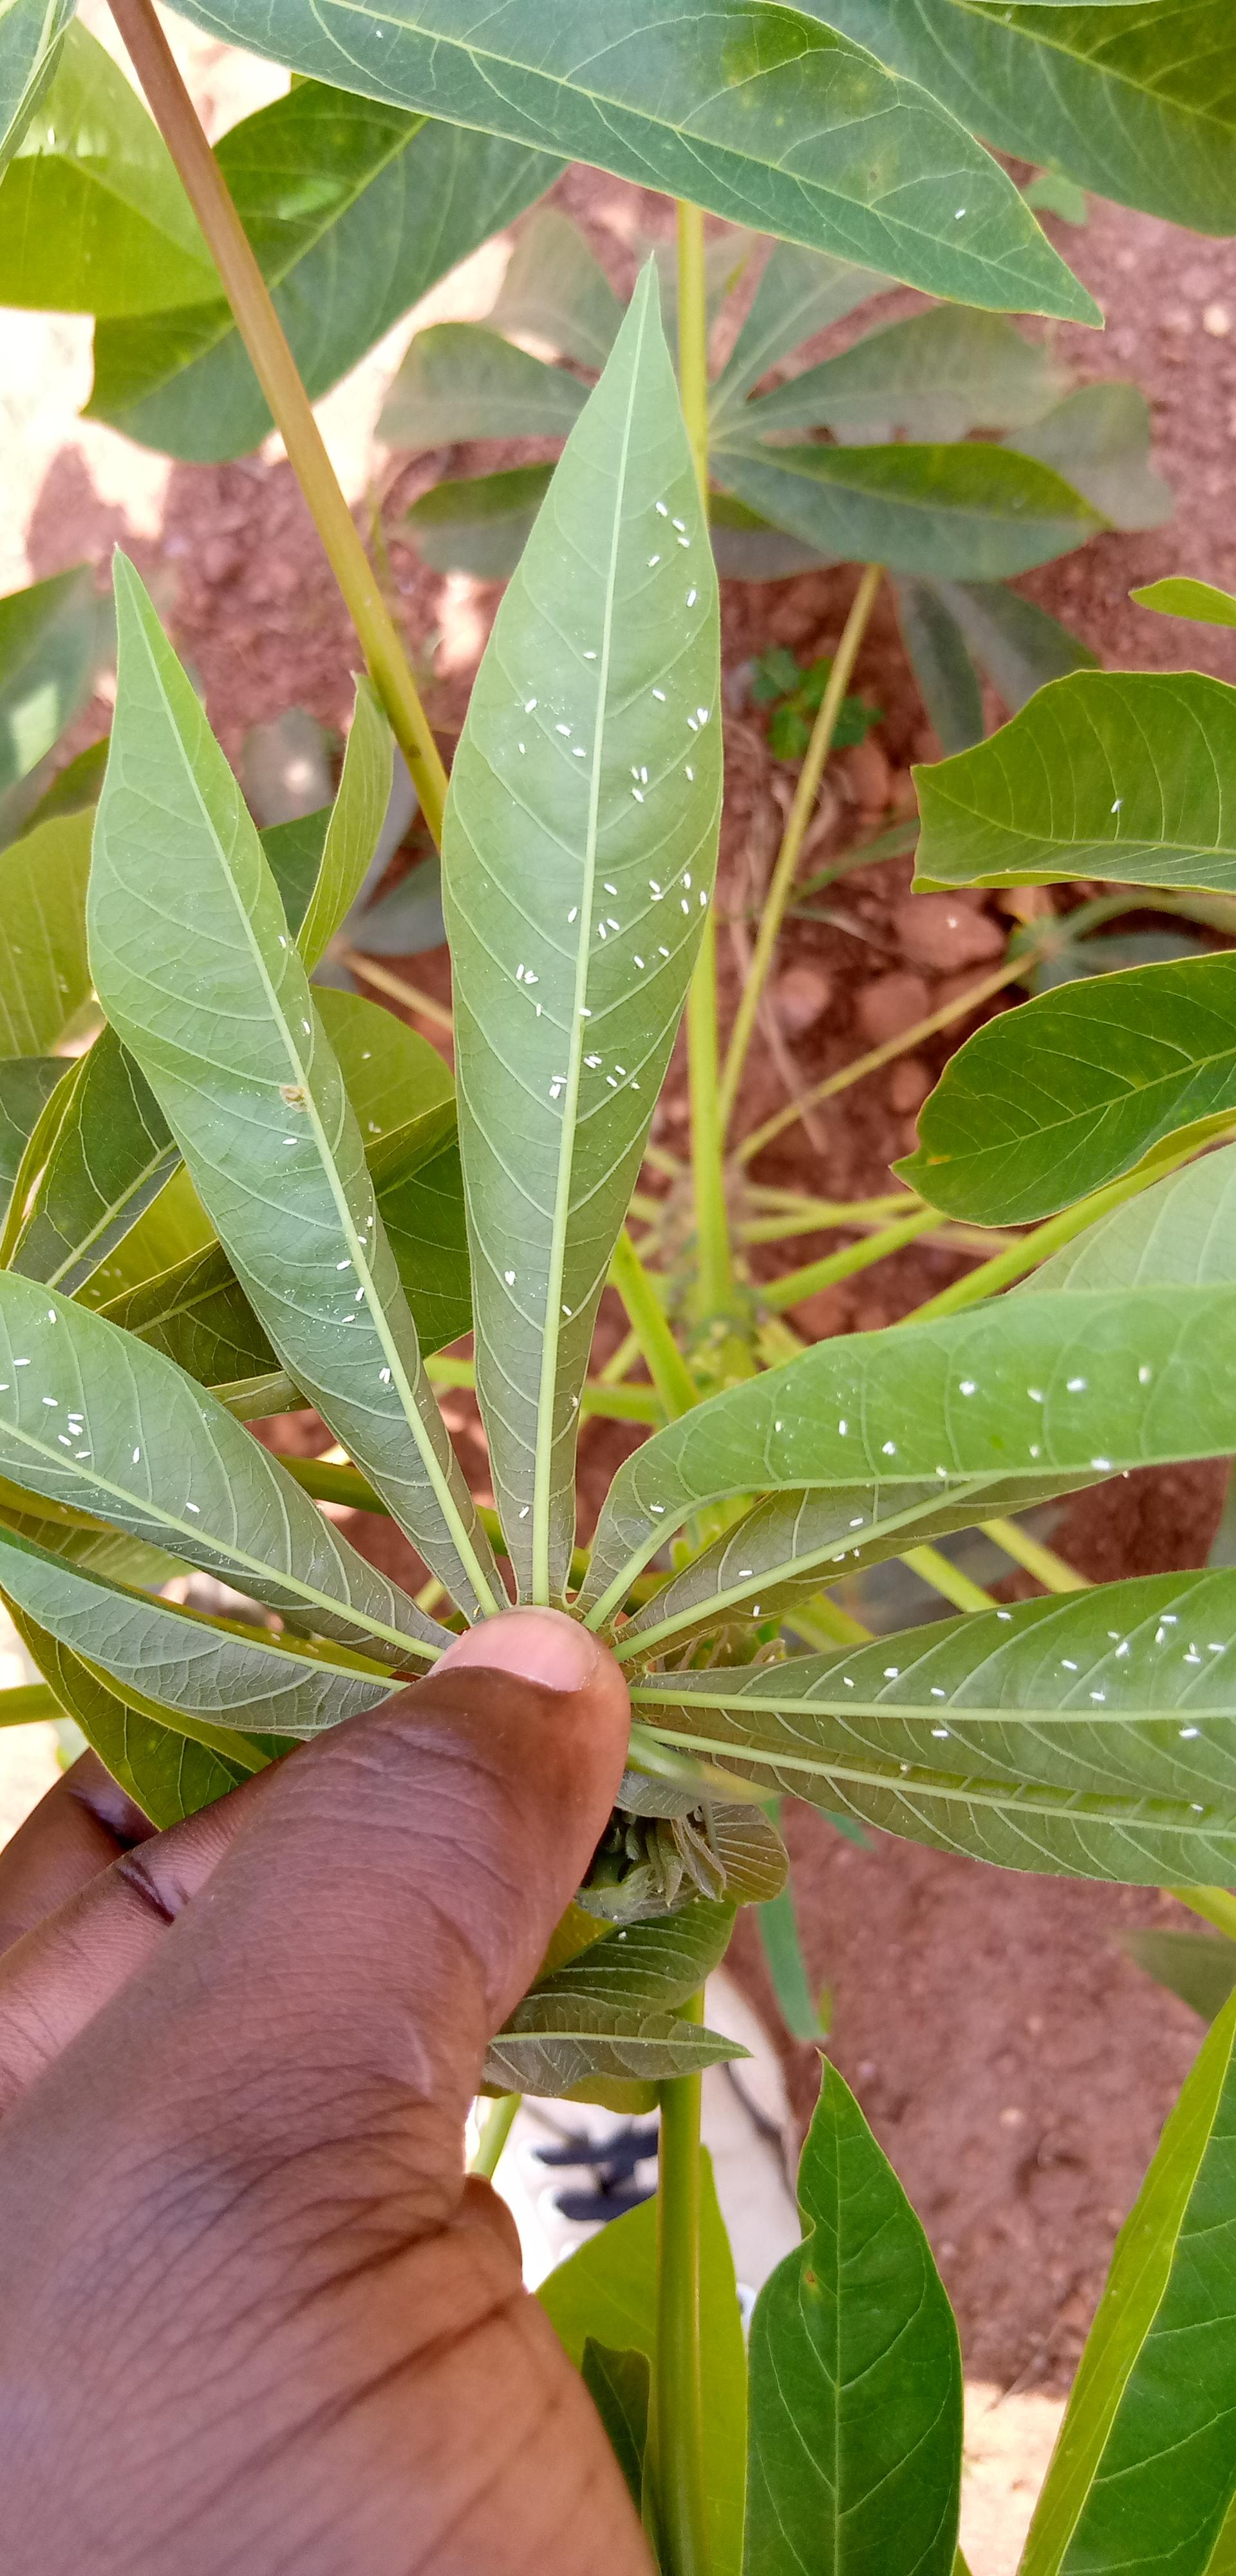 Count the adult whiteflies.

109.